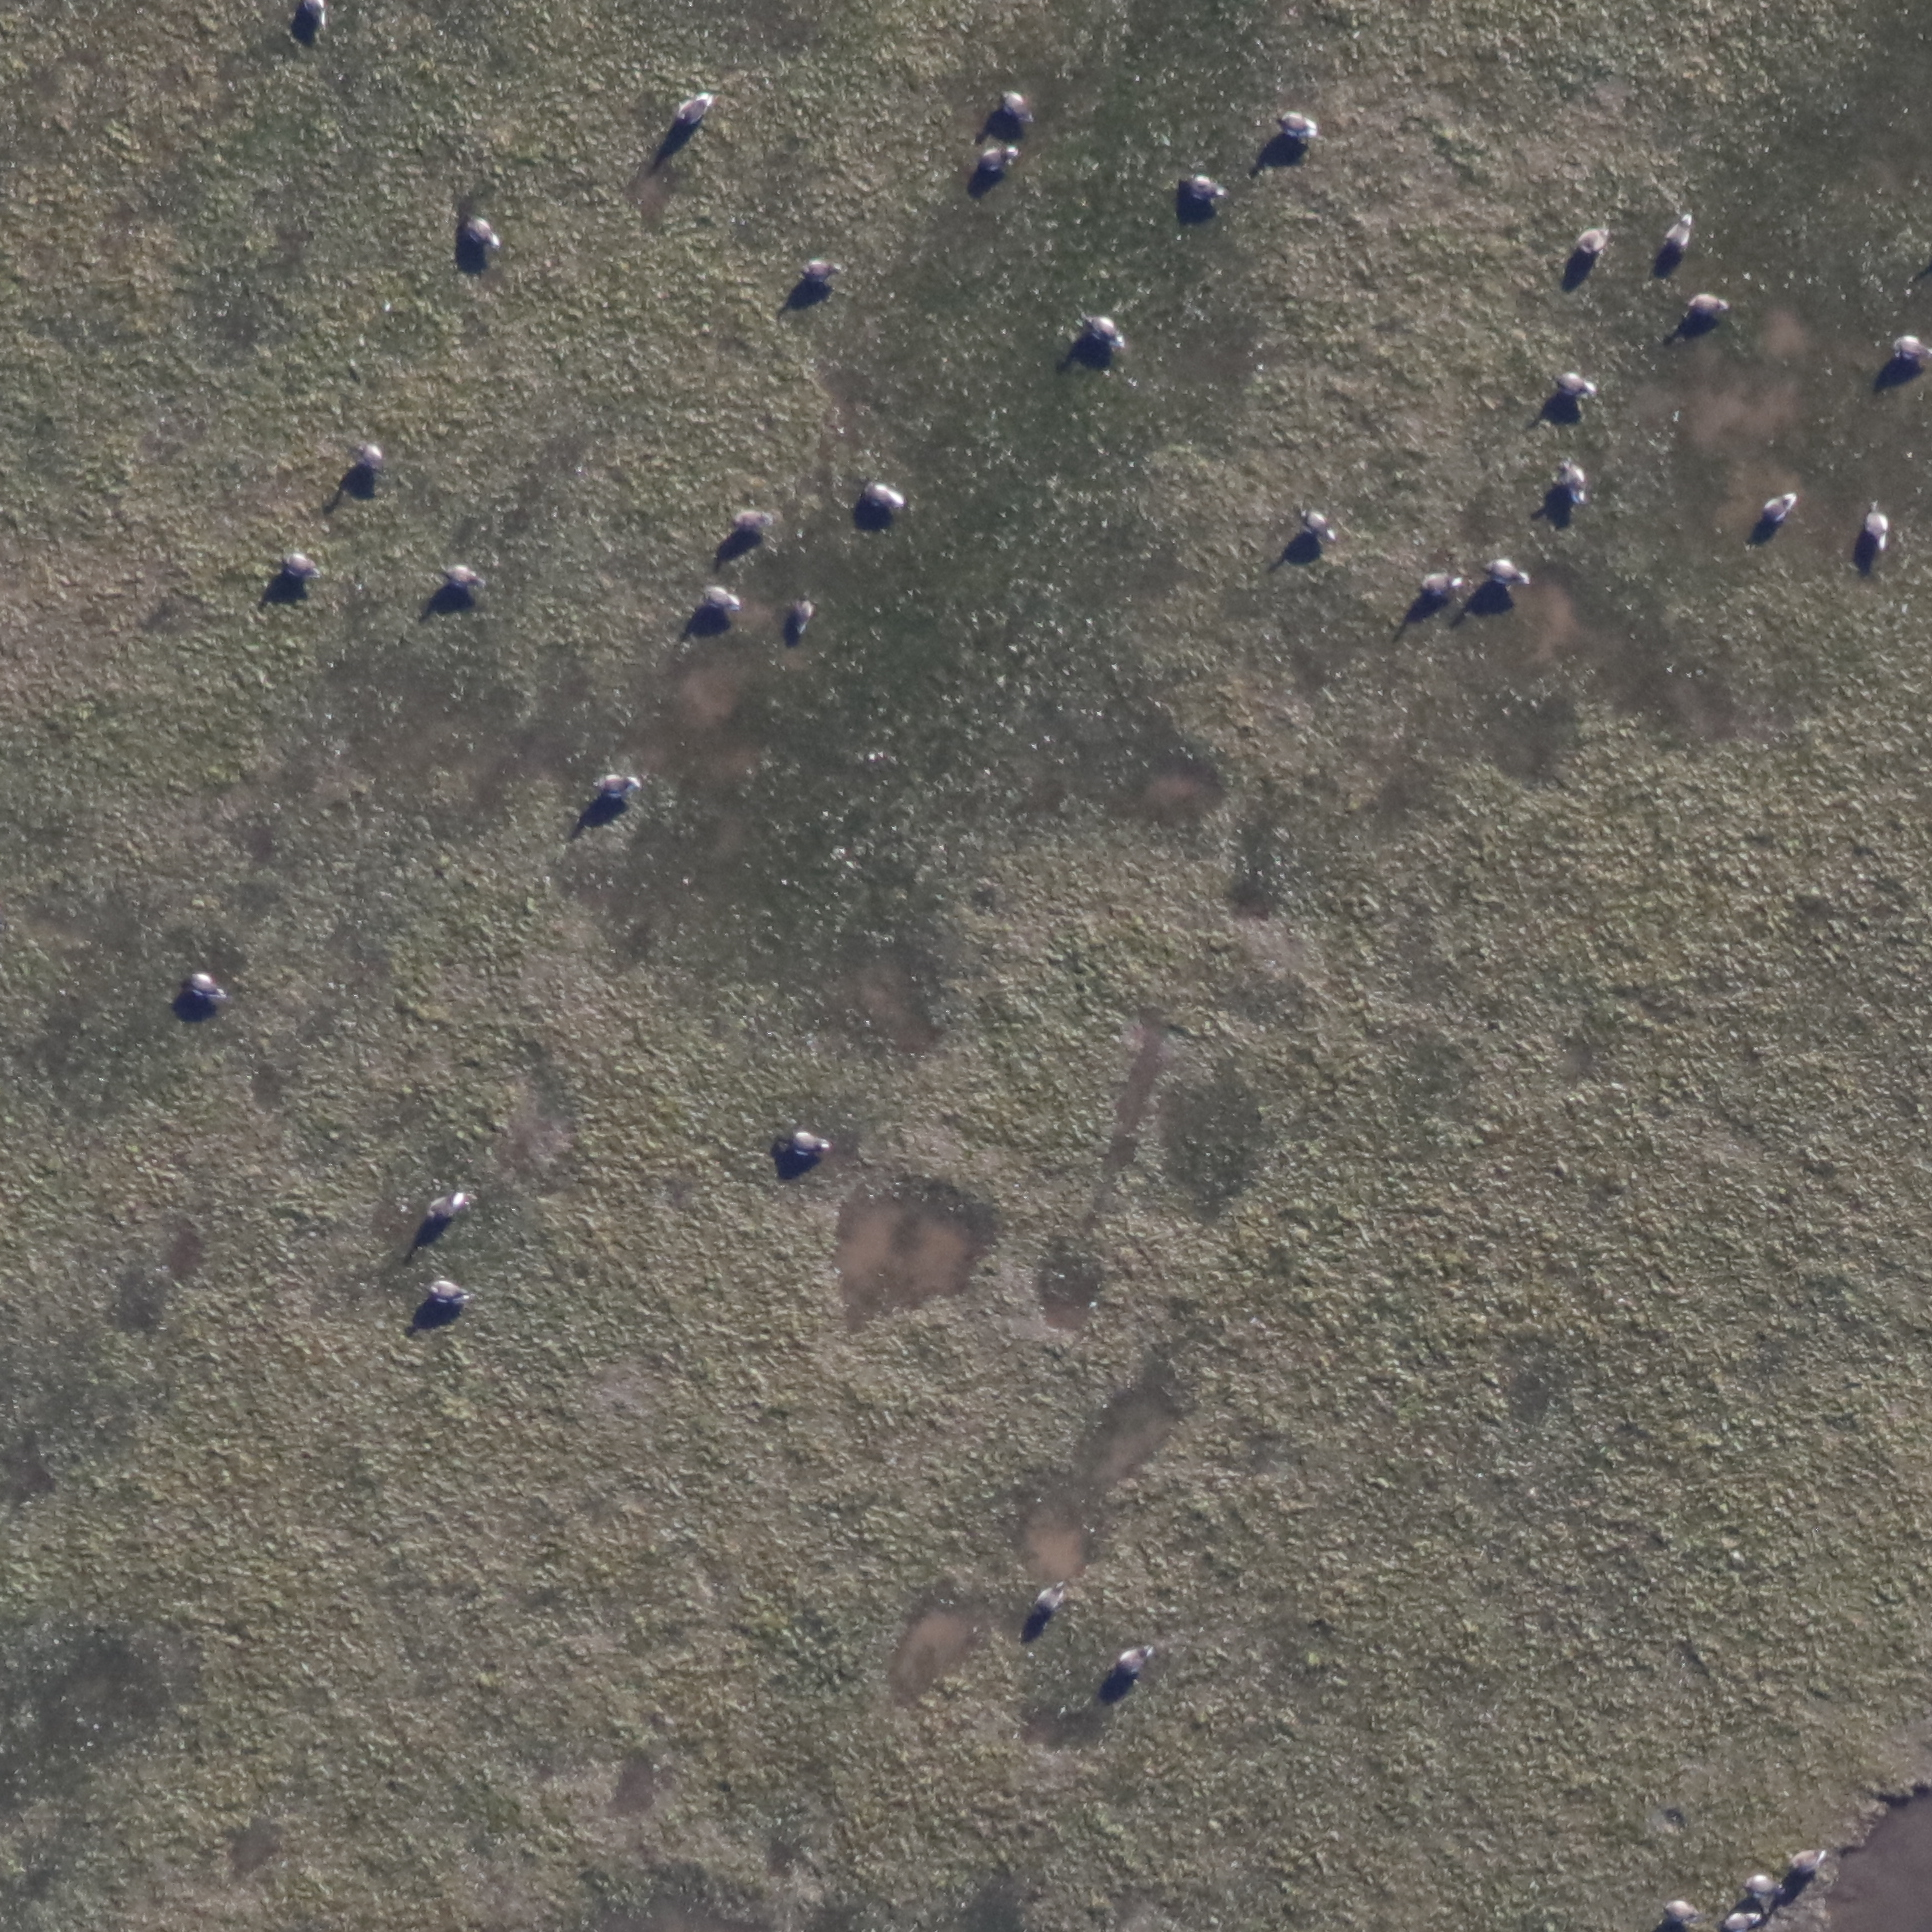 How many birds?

39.